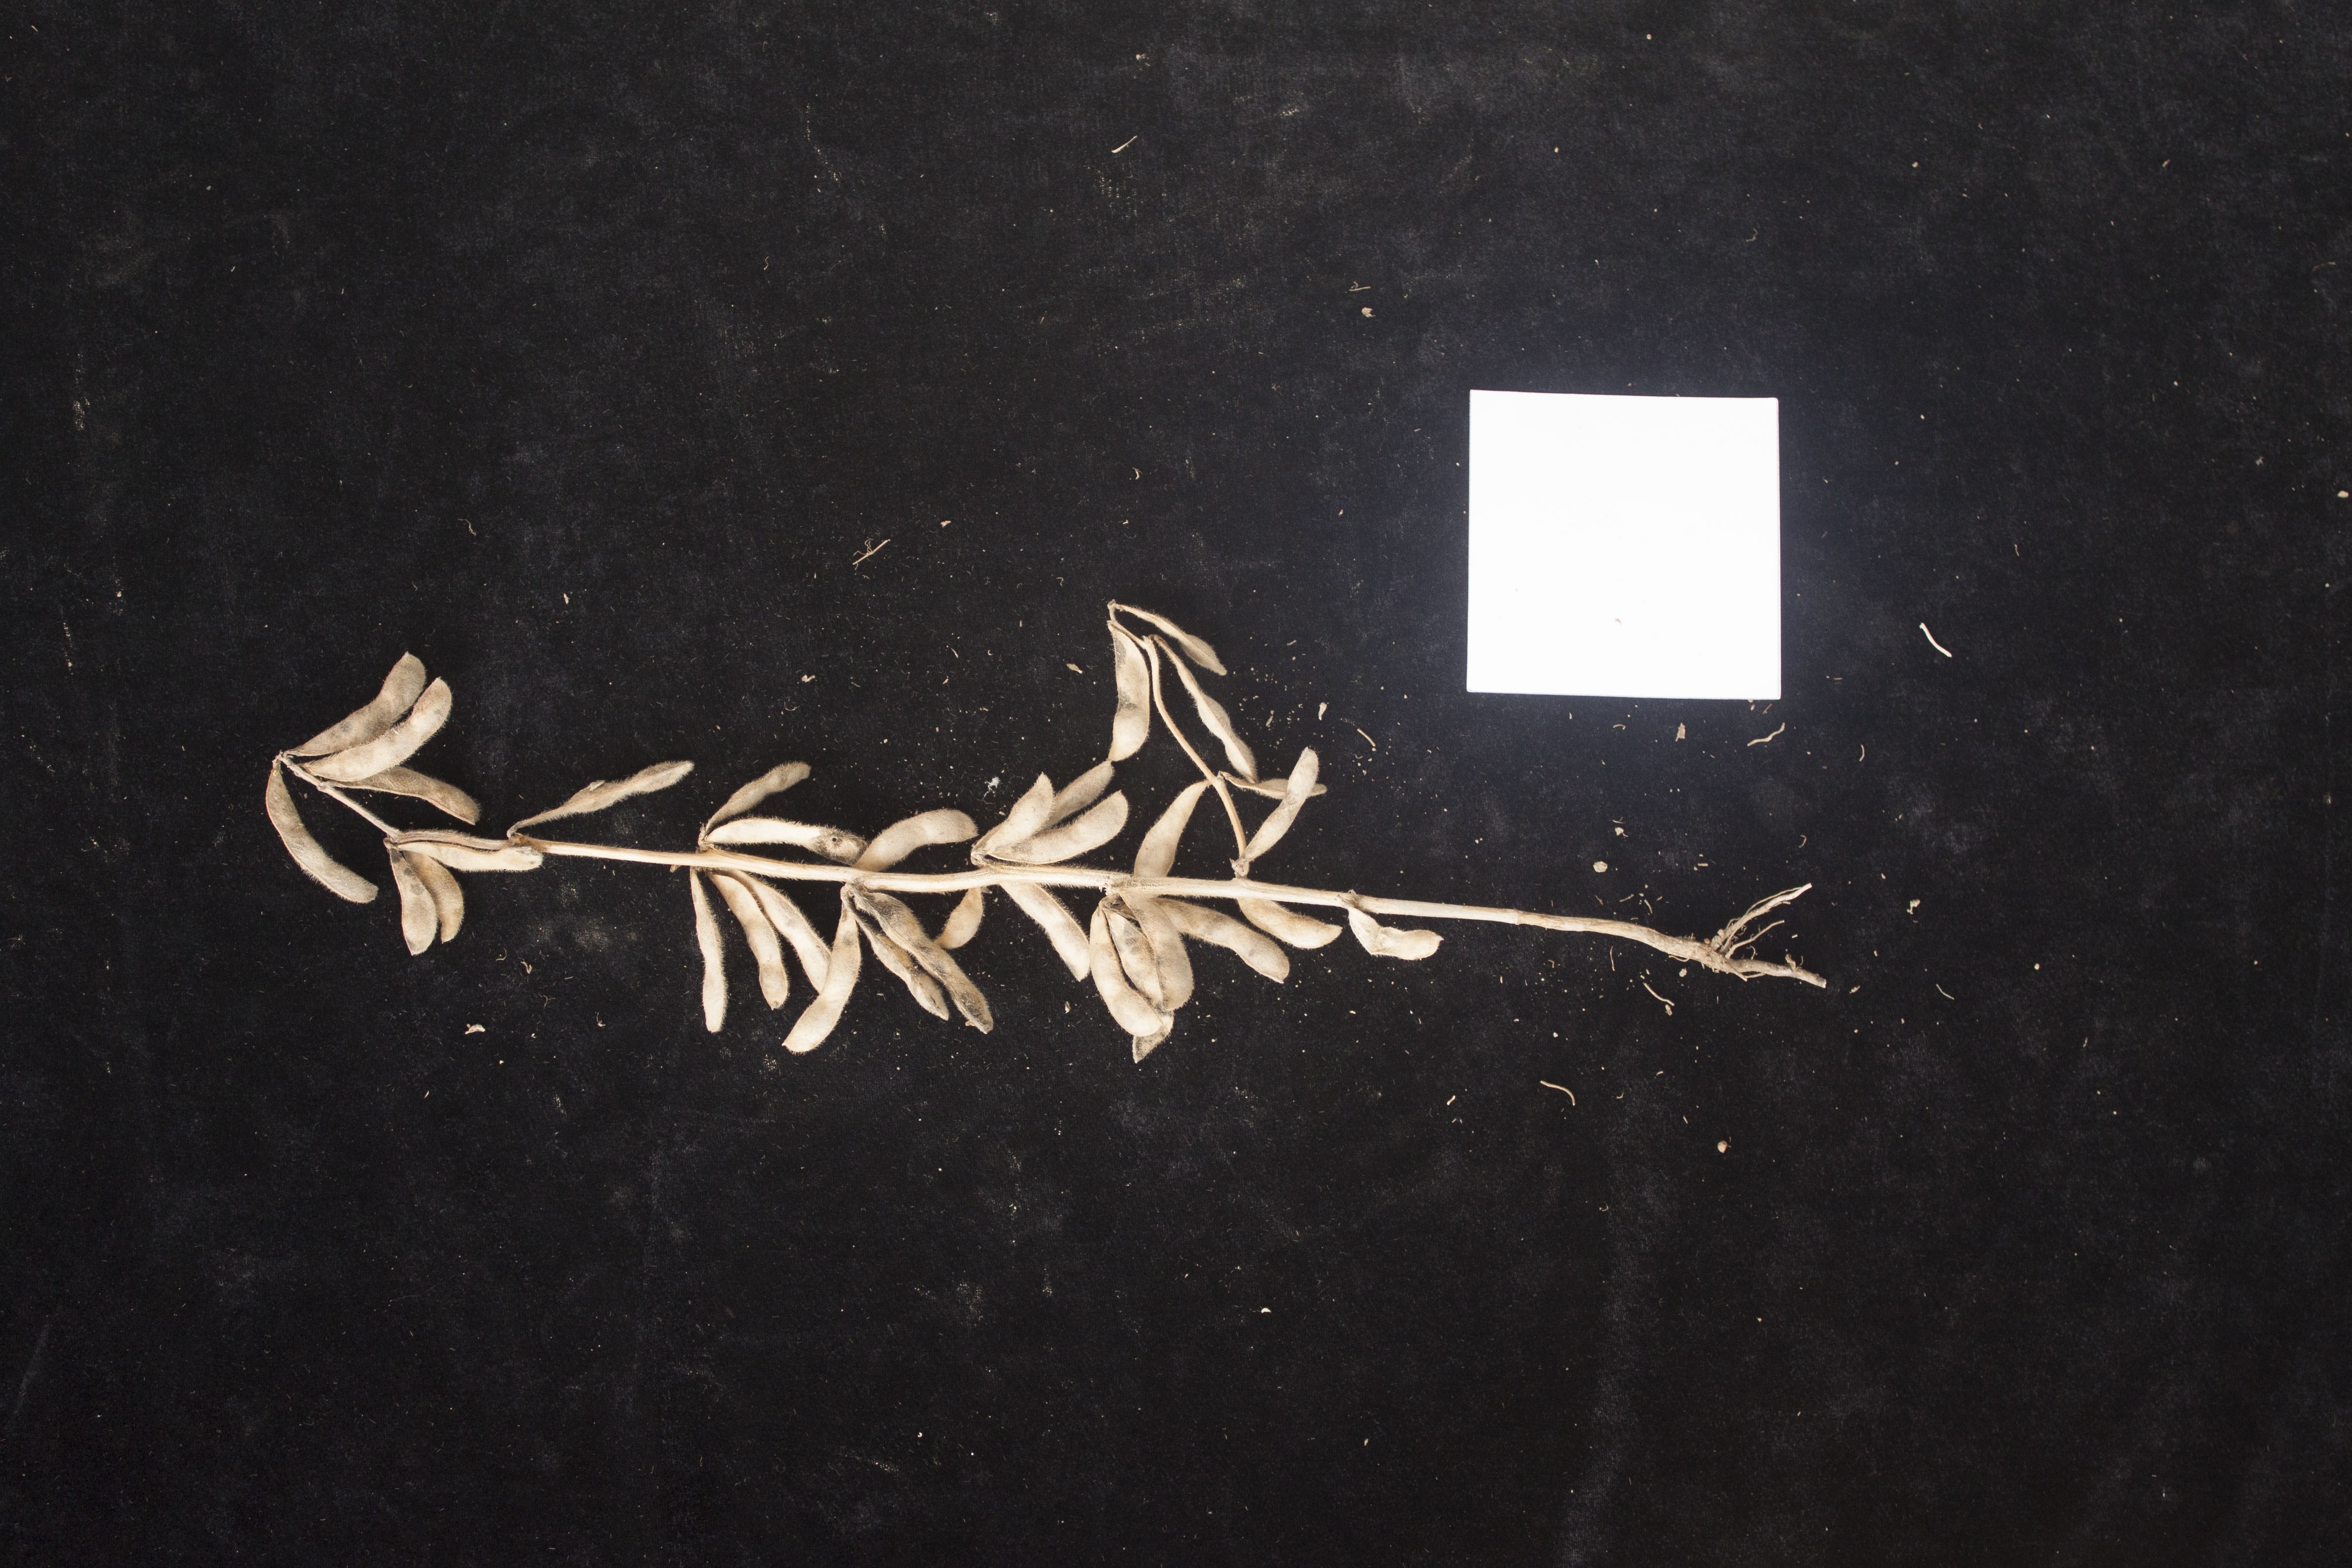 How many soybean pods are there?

34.